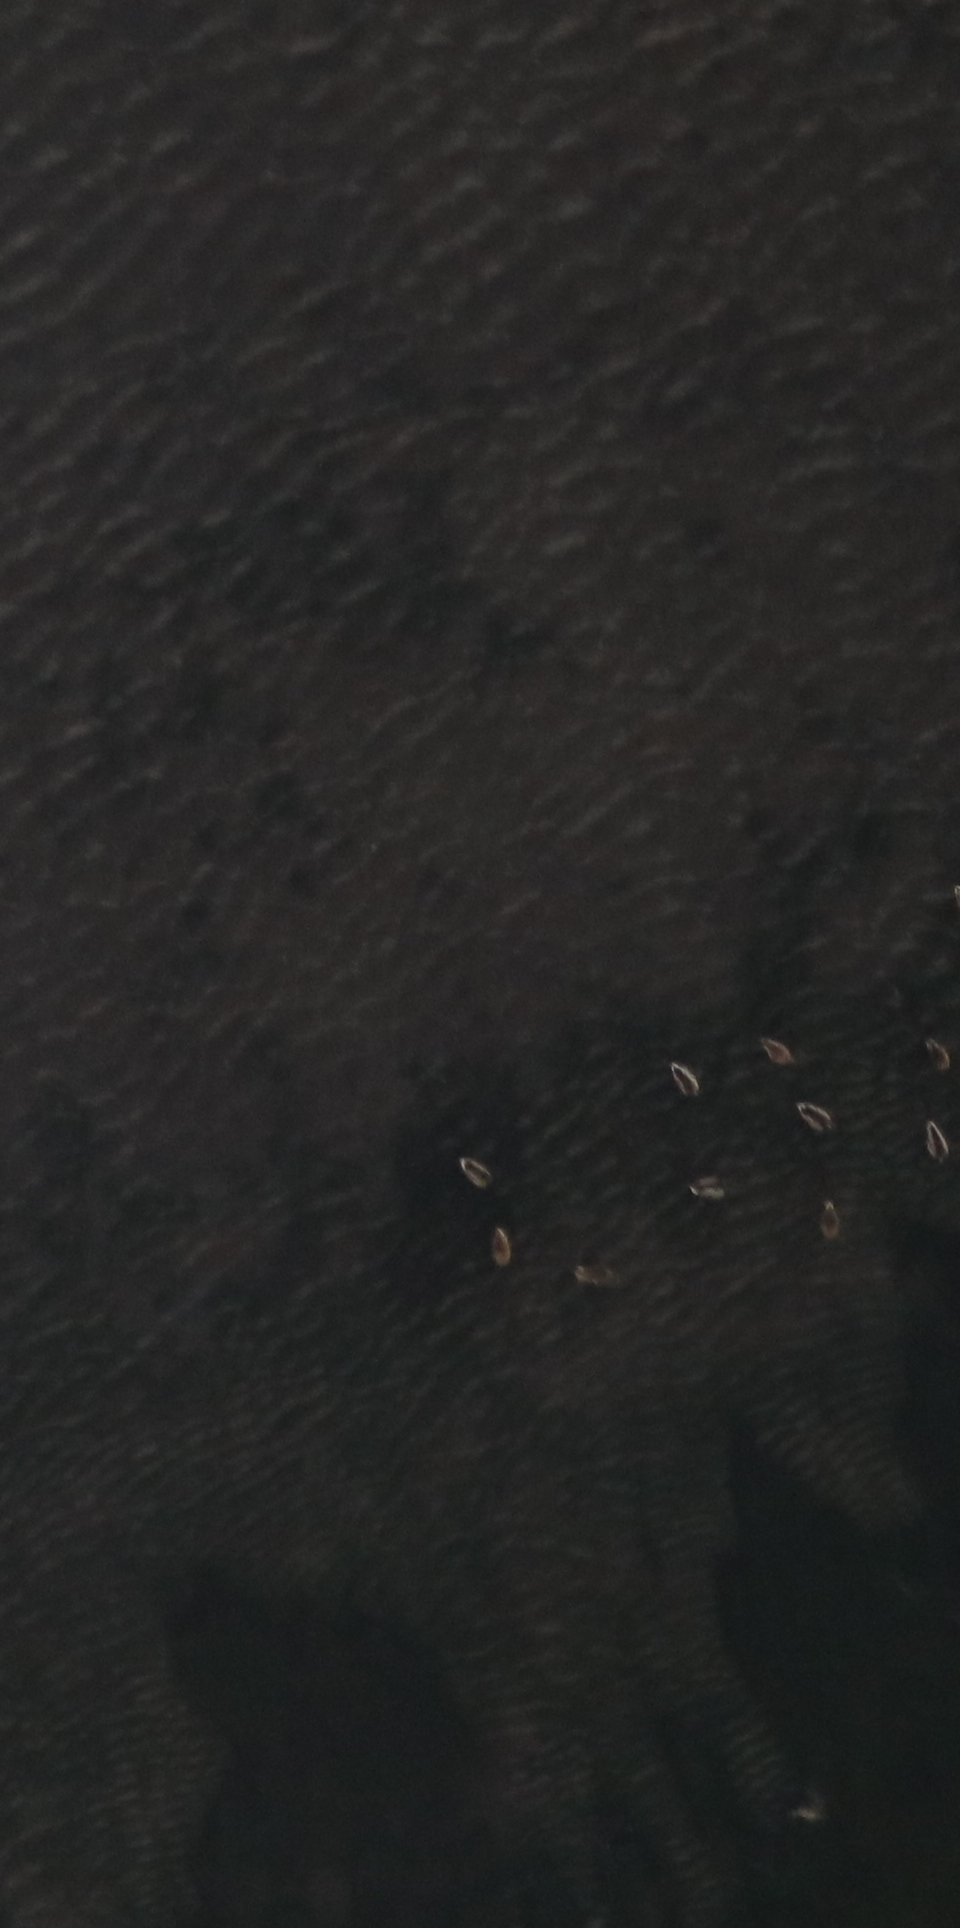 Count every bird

10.